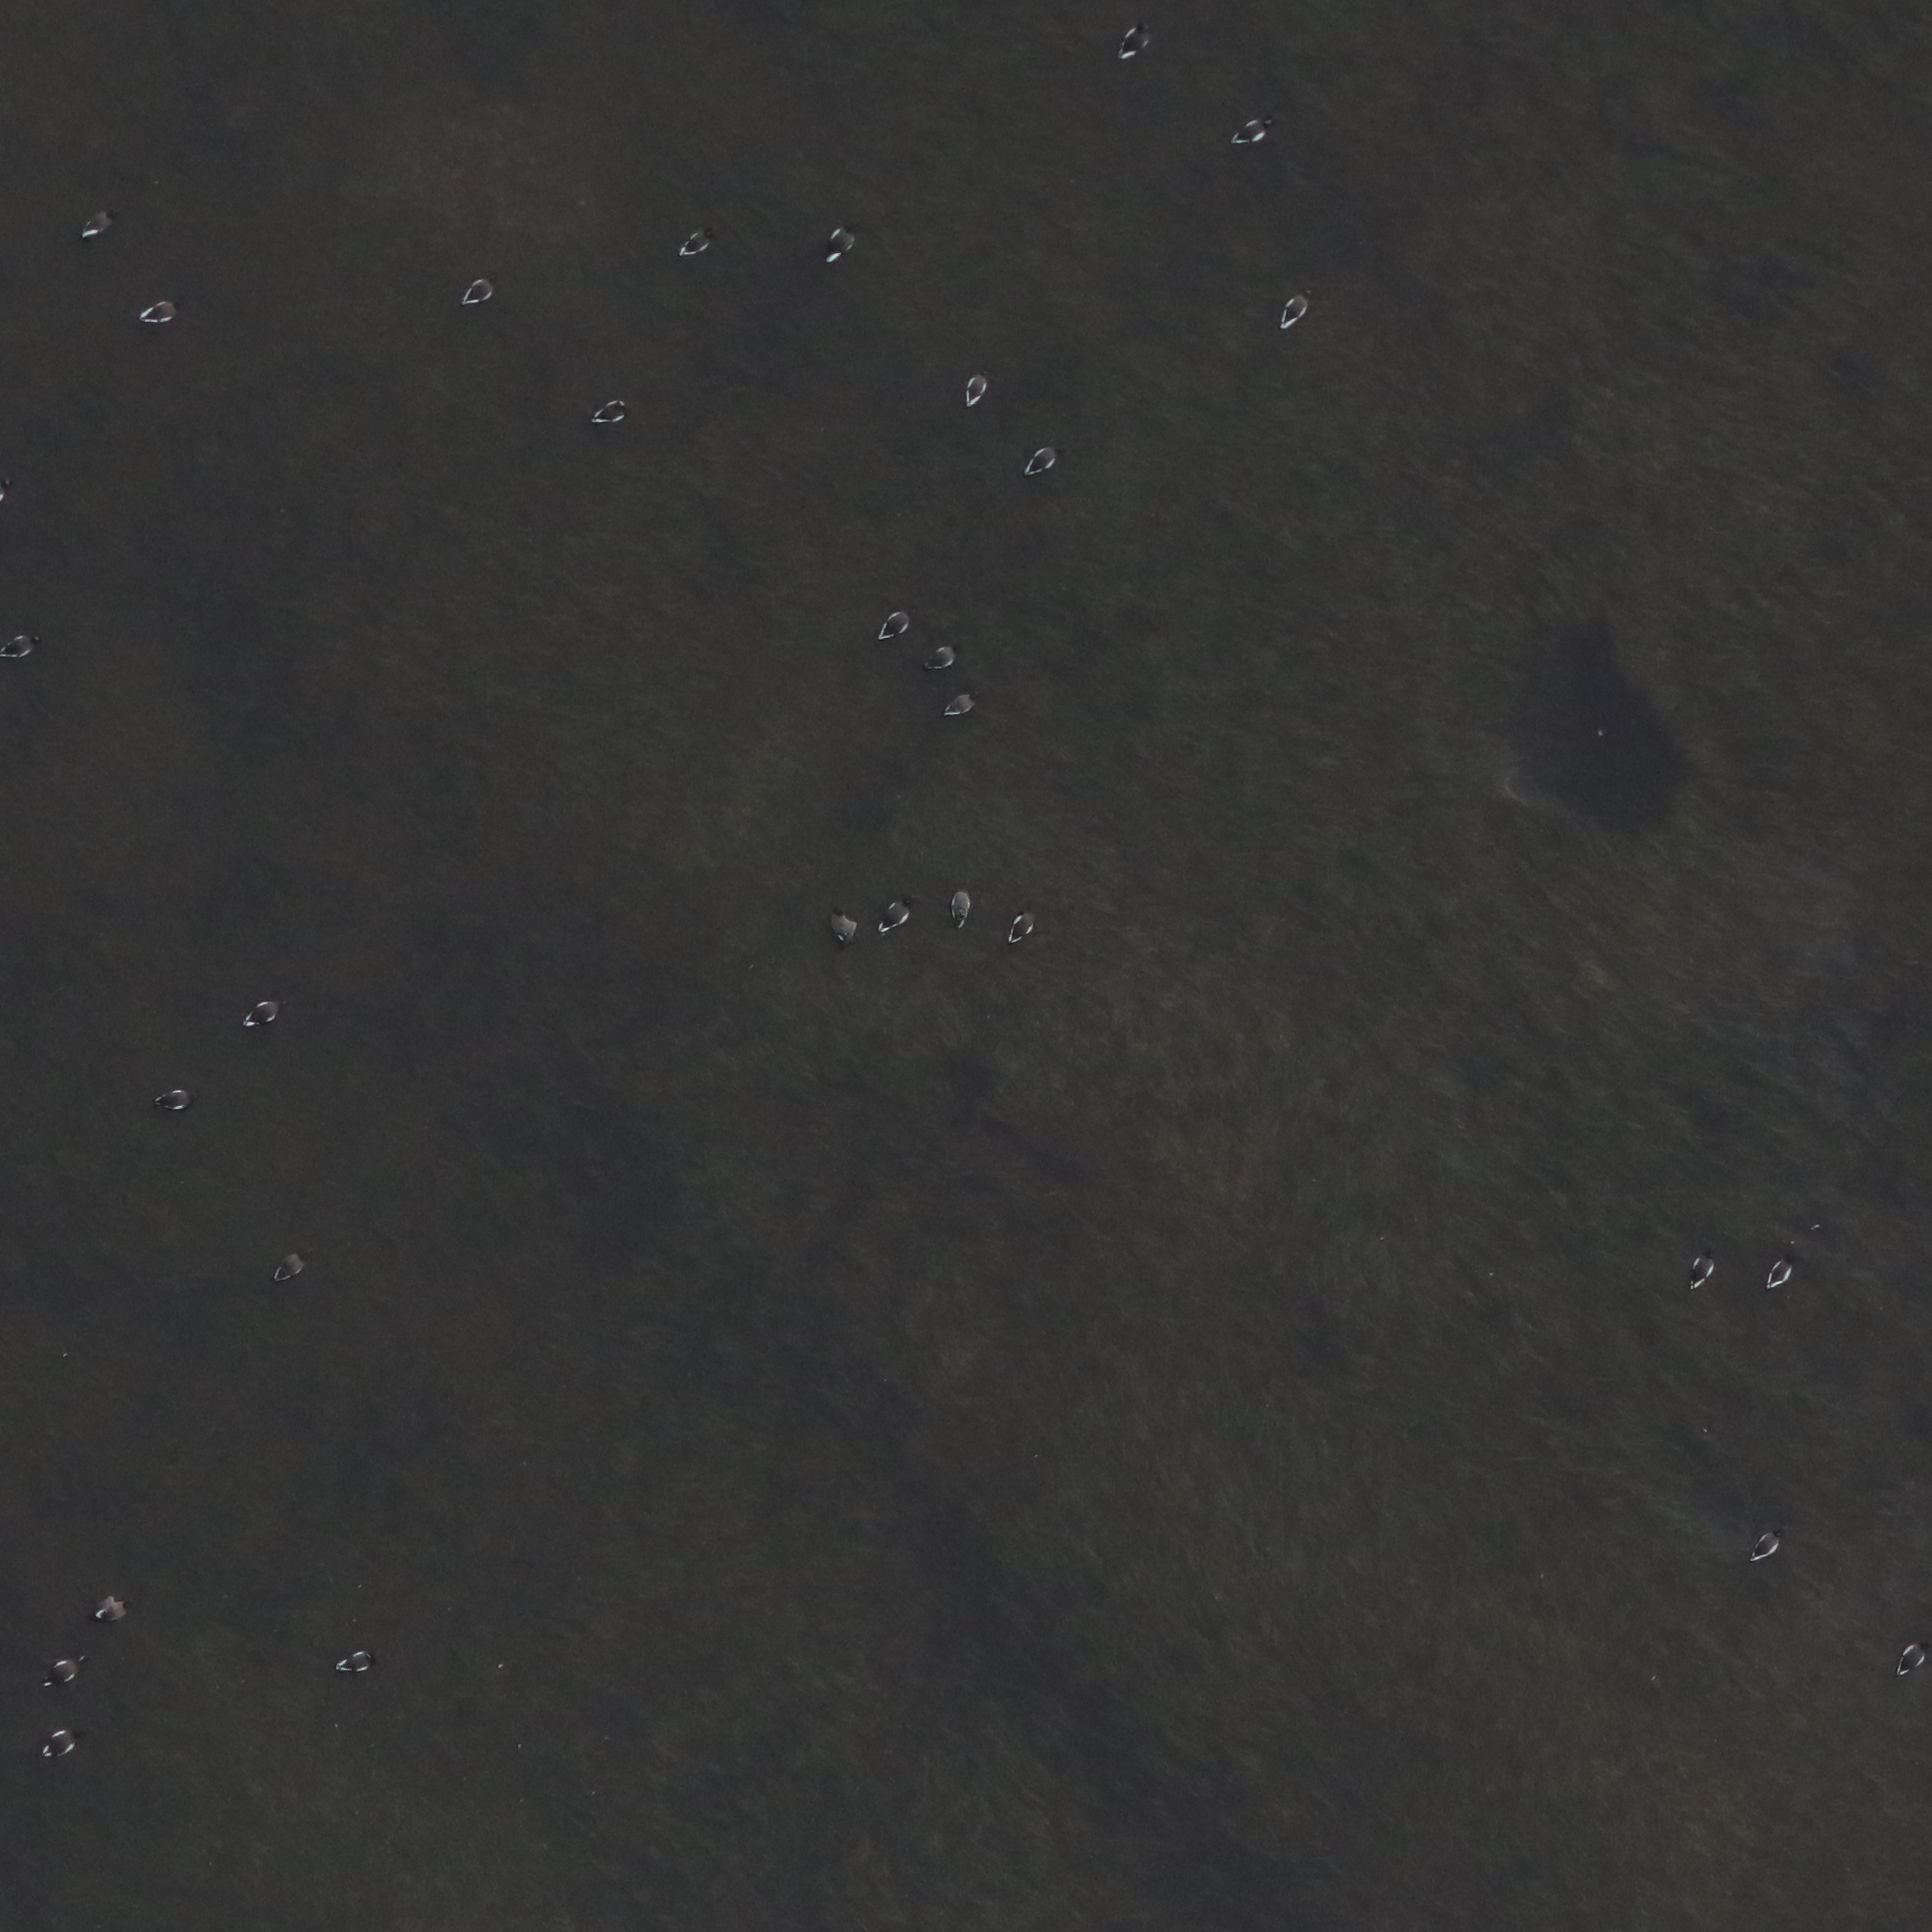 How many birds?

30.